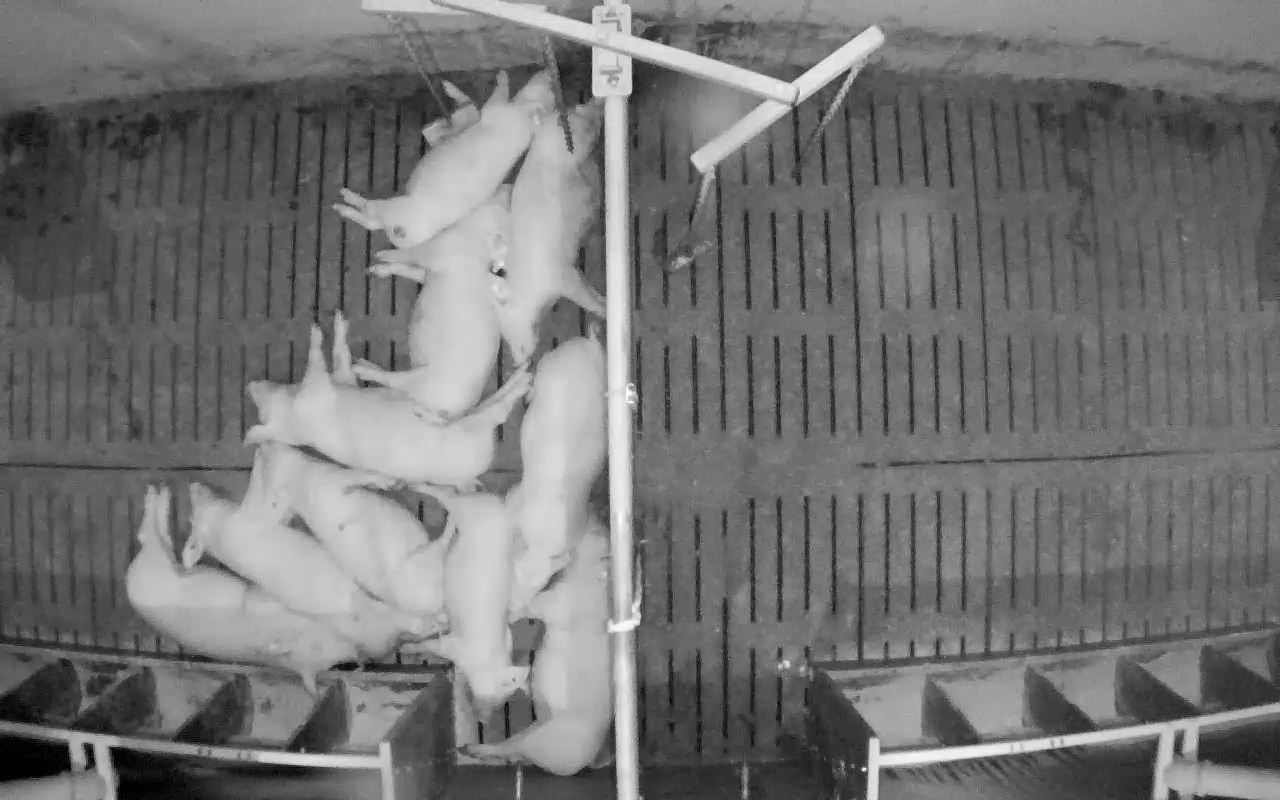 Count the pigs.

10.